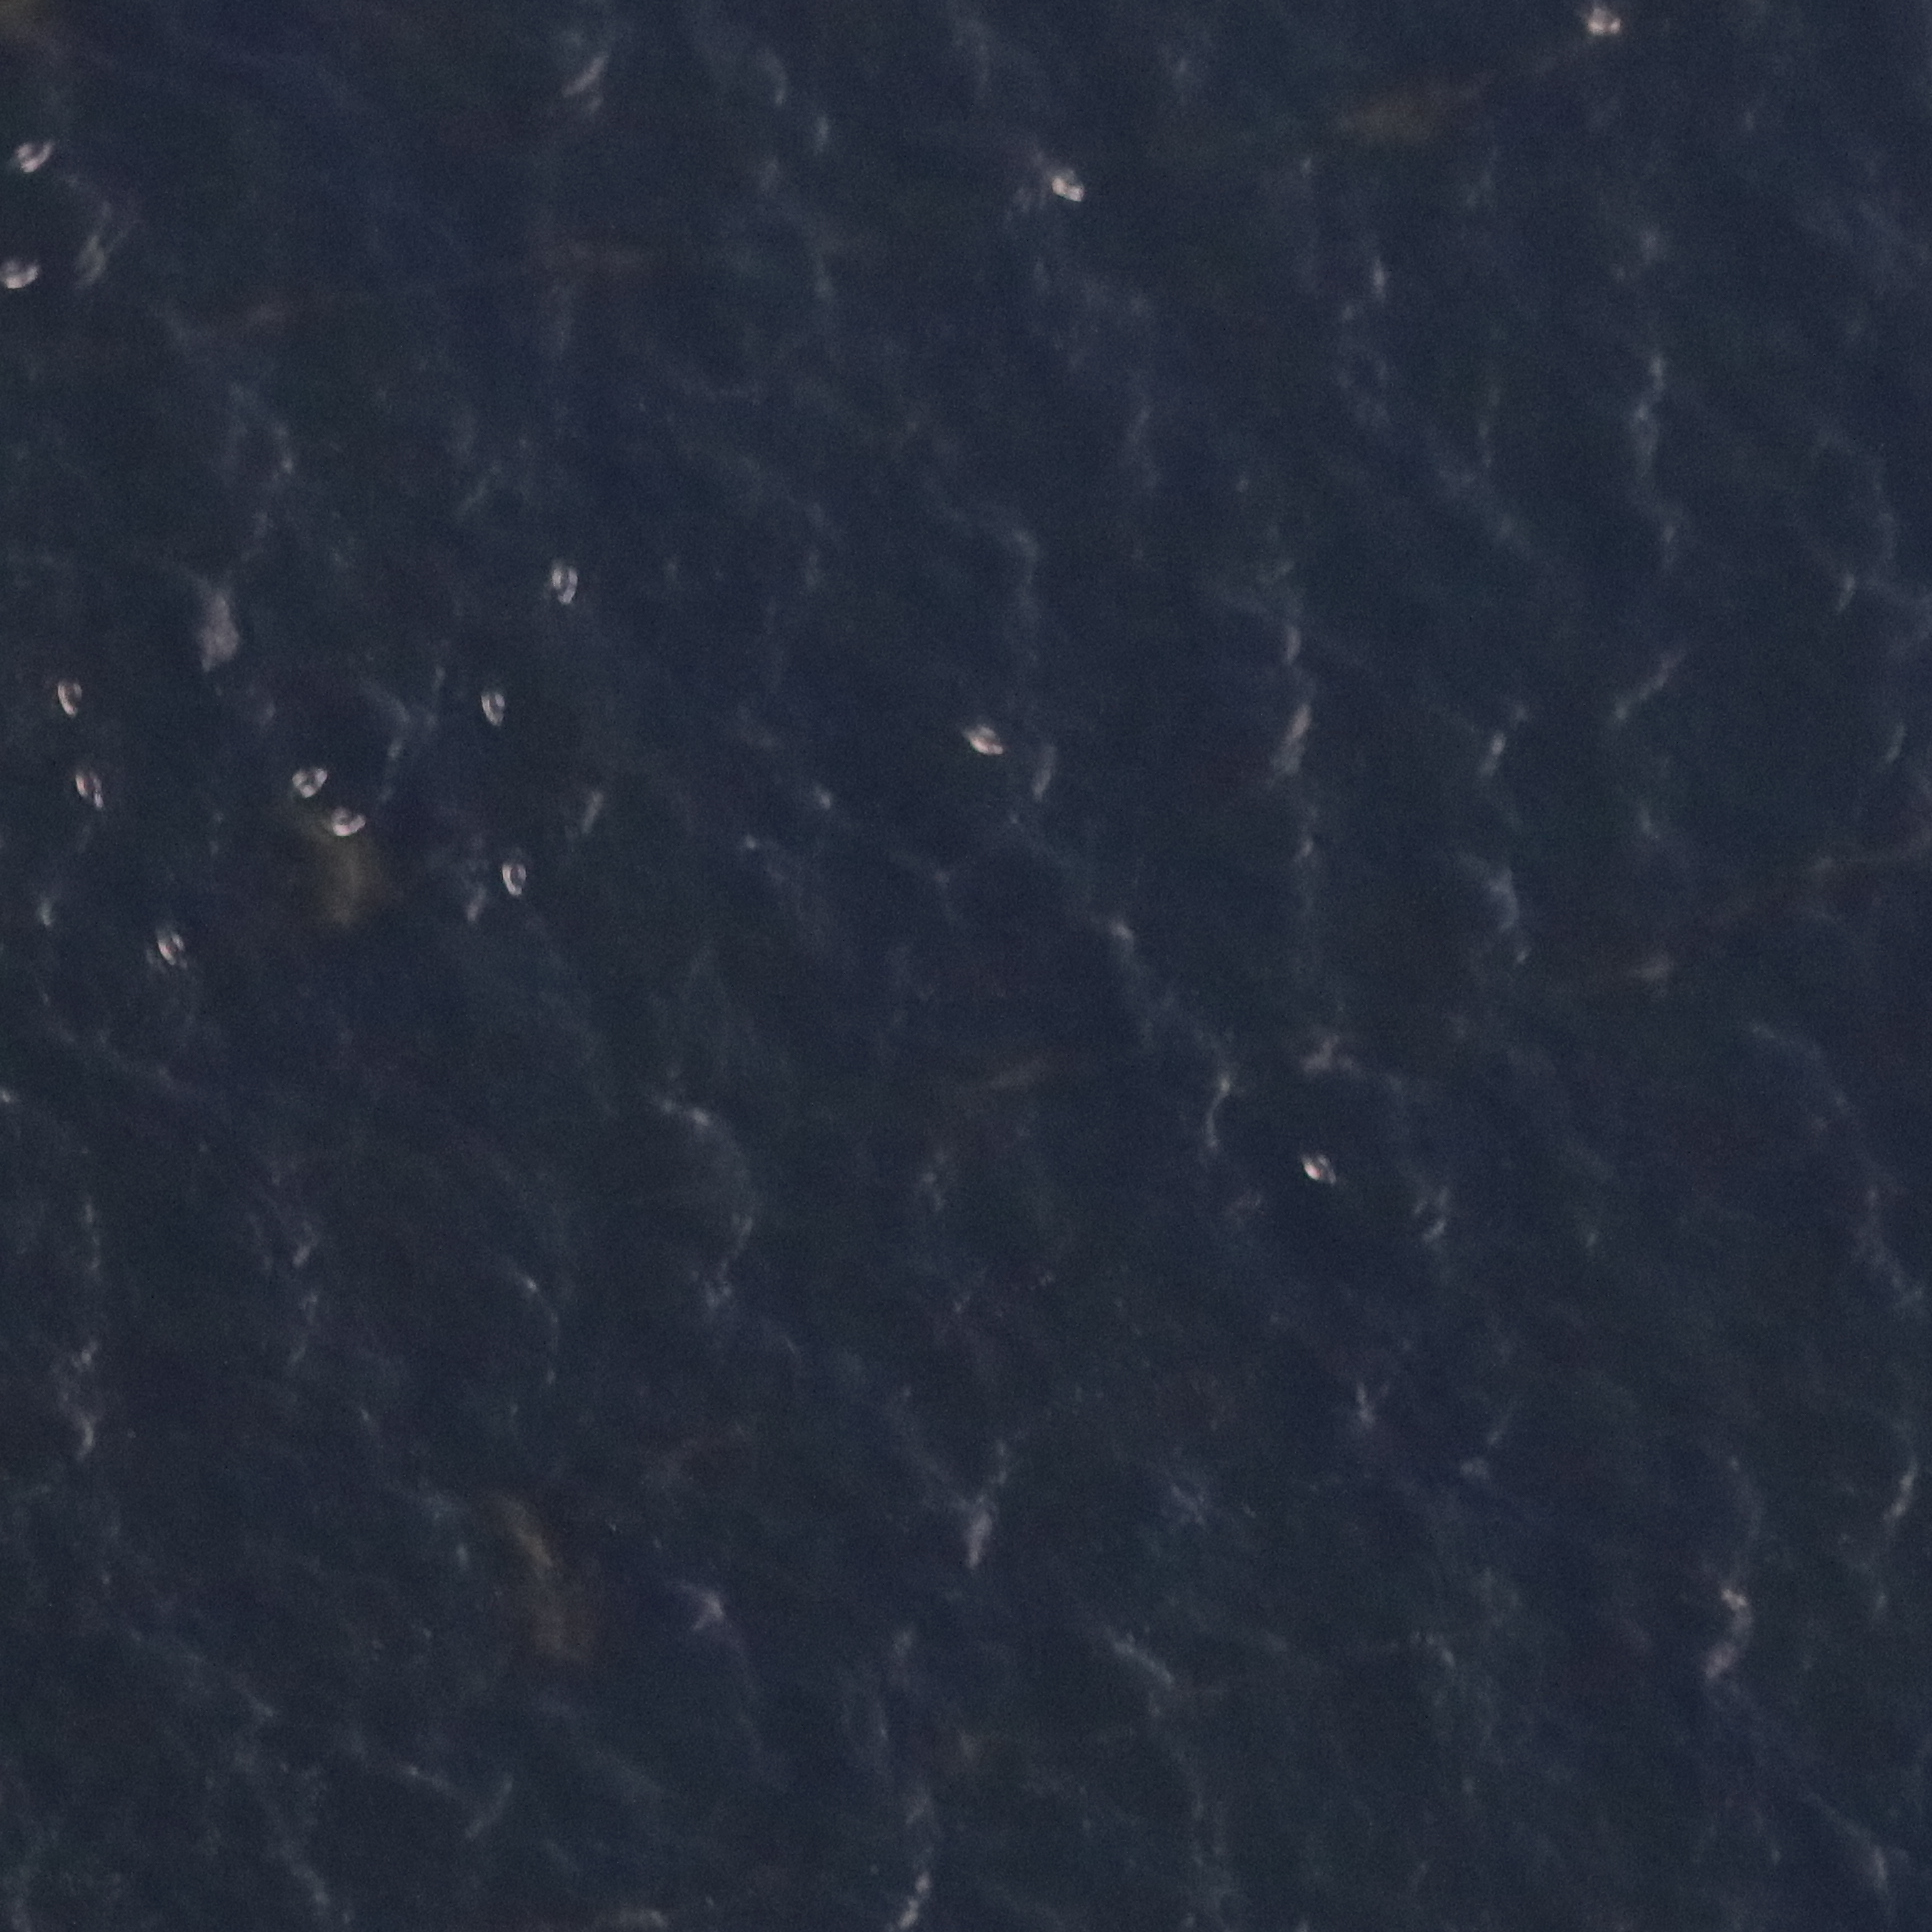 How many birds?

14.